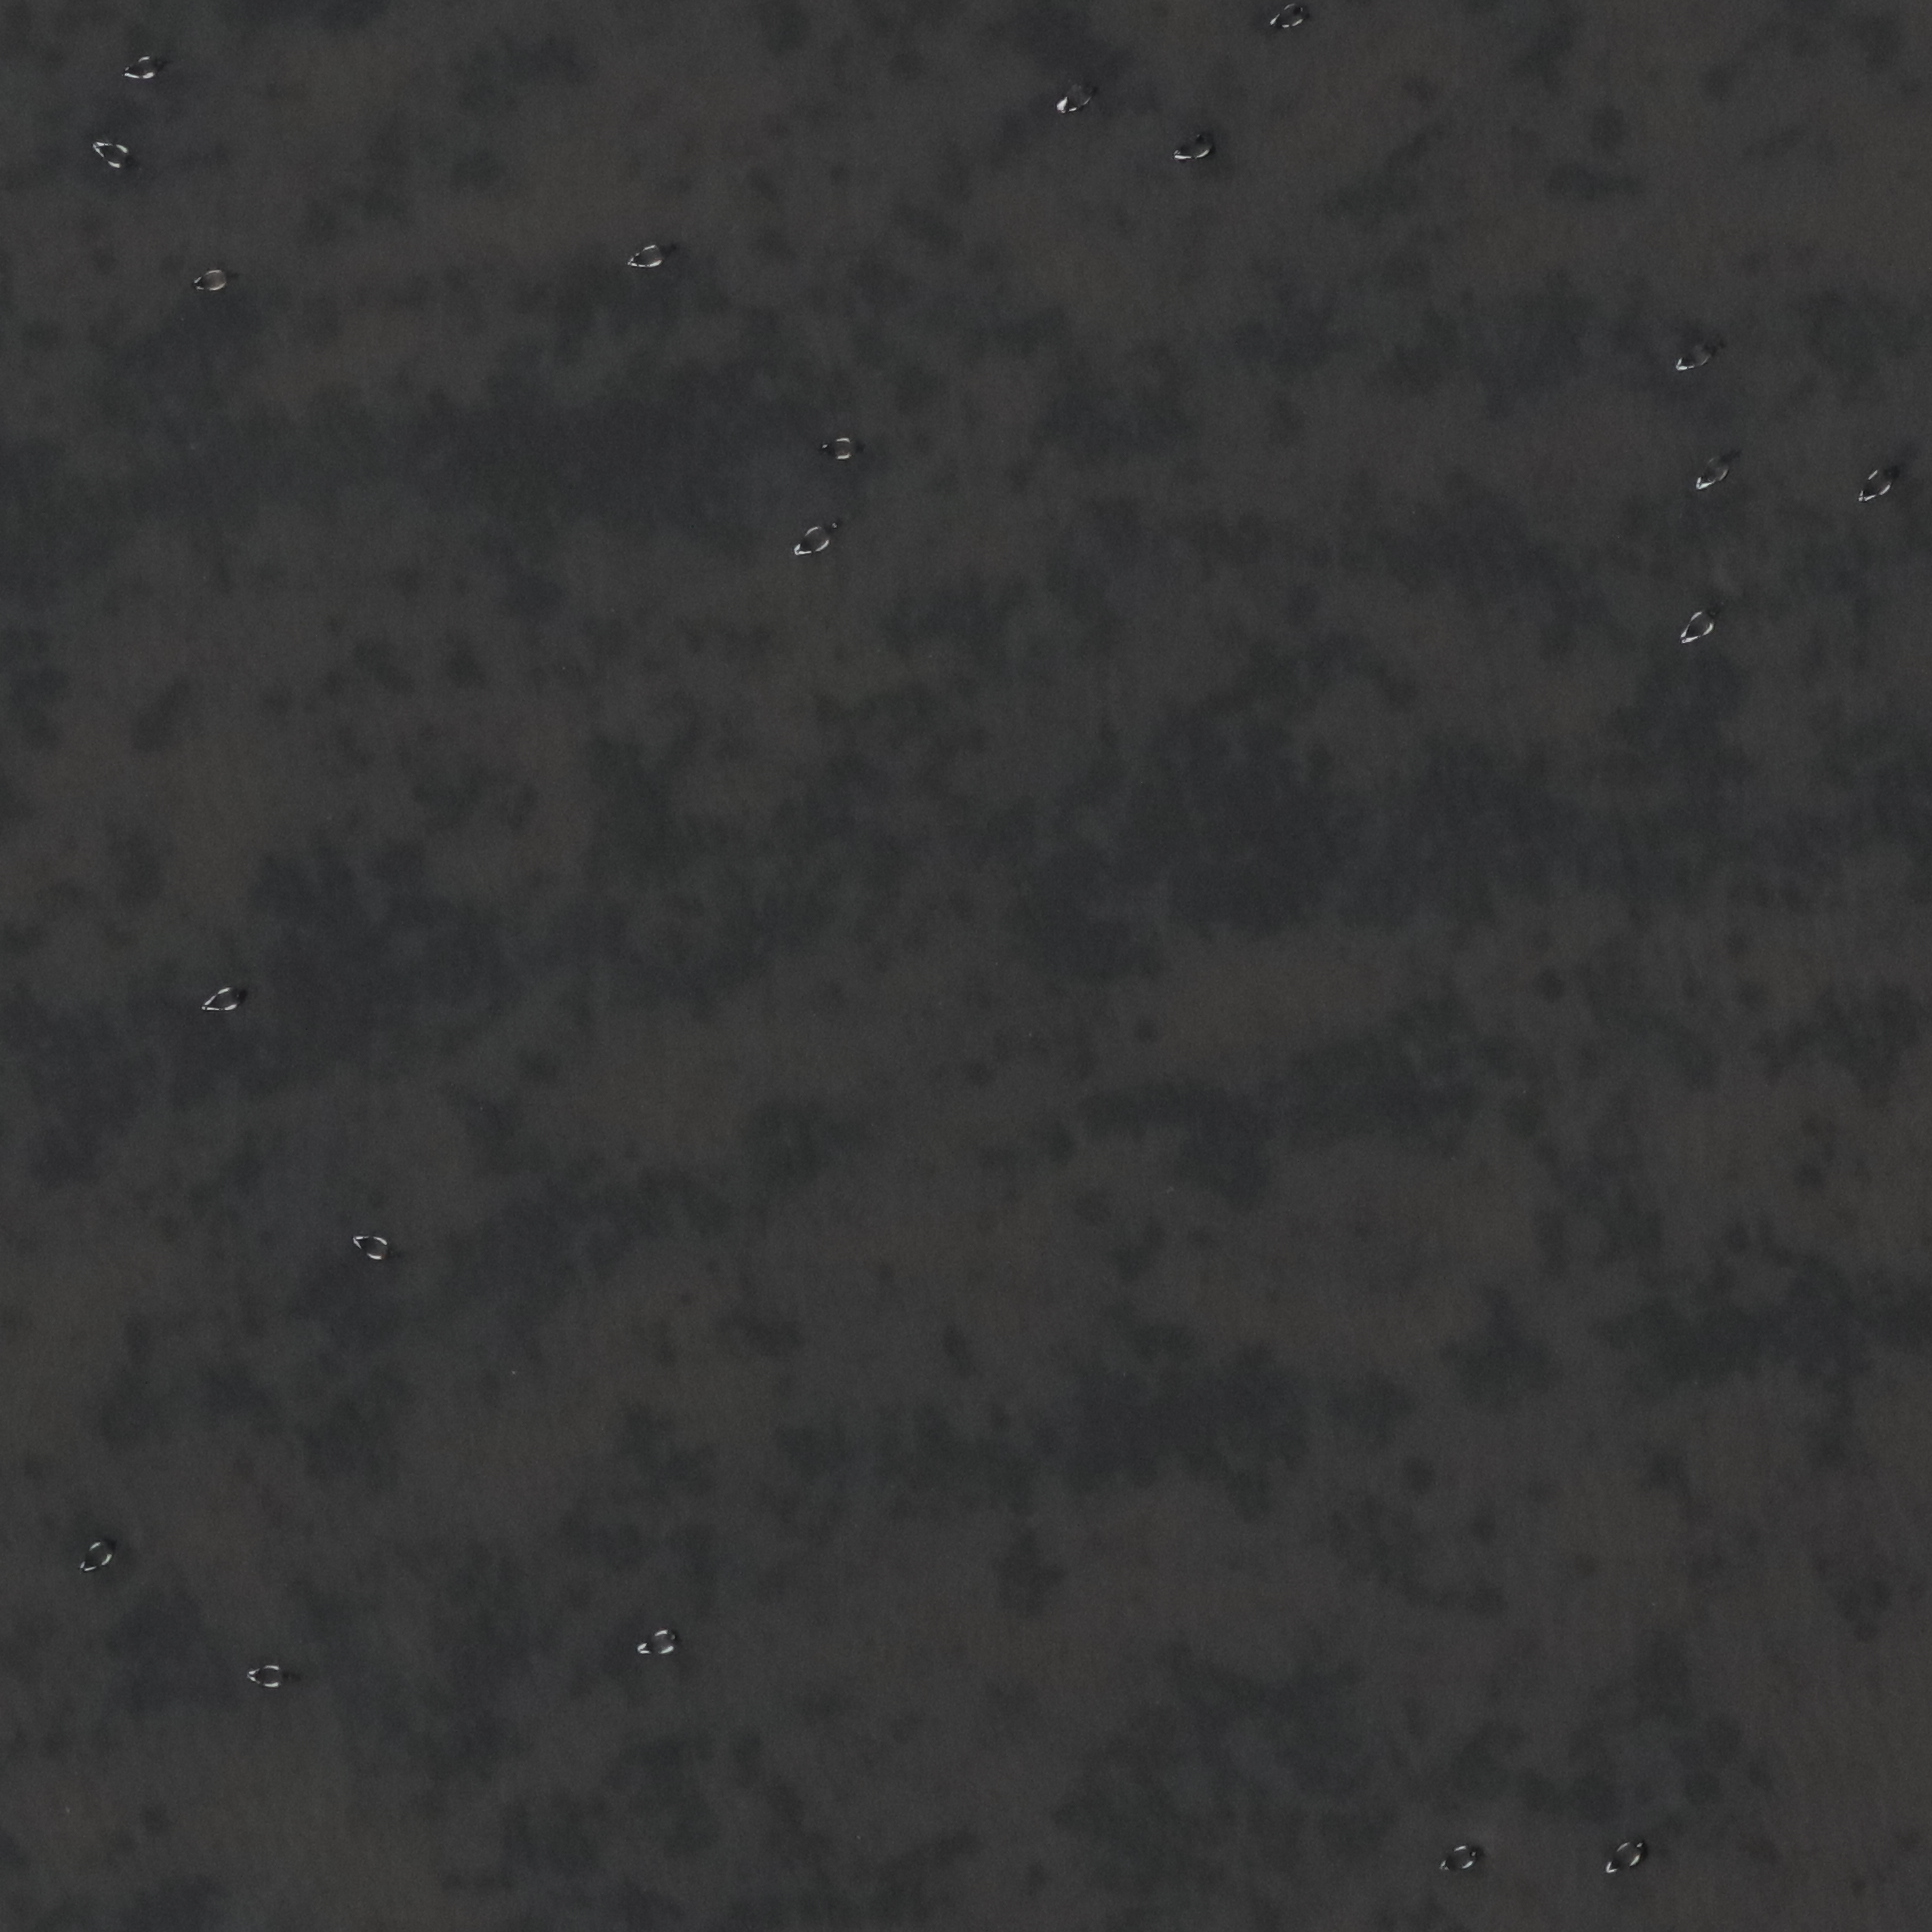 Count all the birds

20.